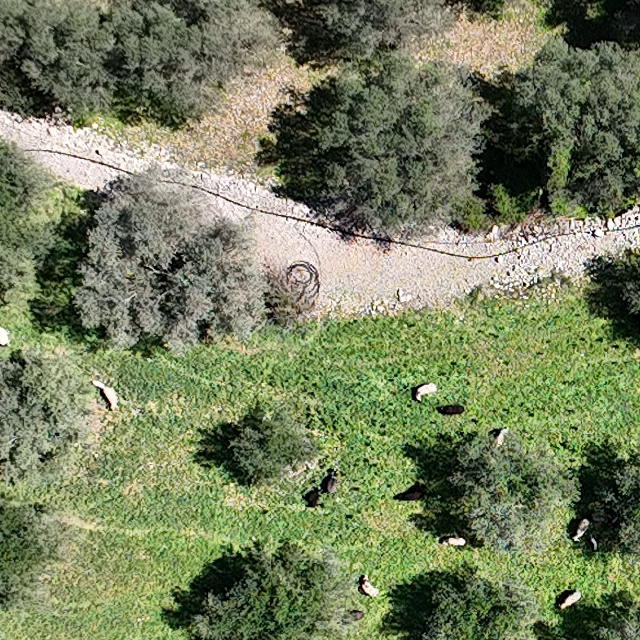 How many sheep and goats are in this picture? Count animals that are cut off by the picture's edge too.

14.